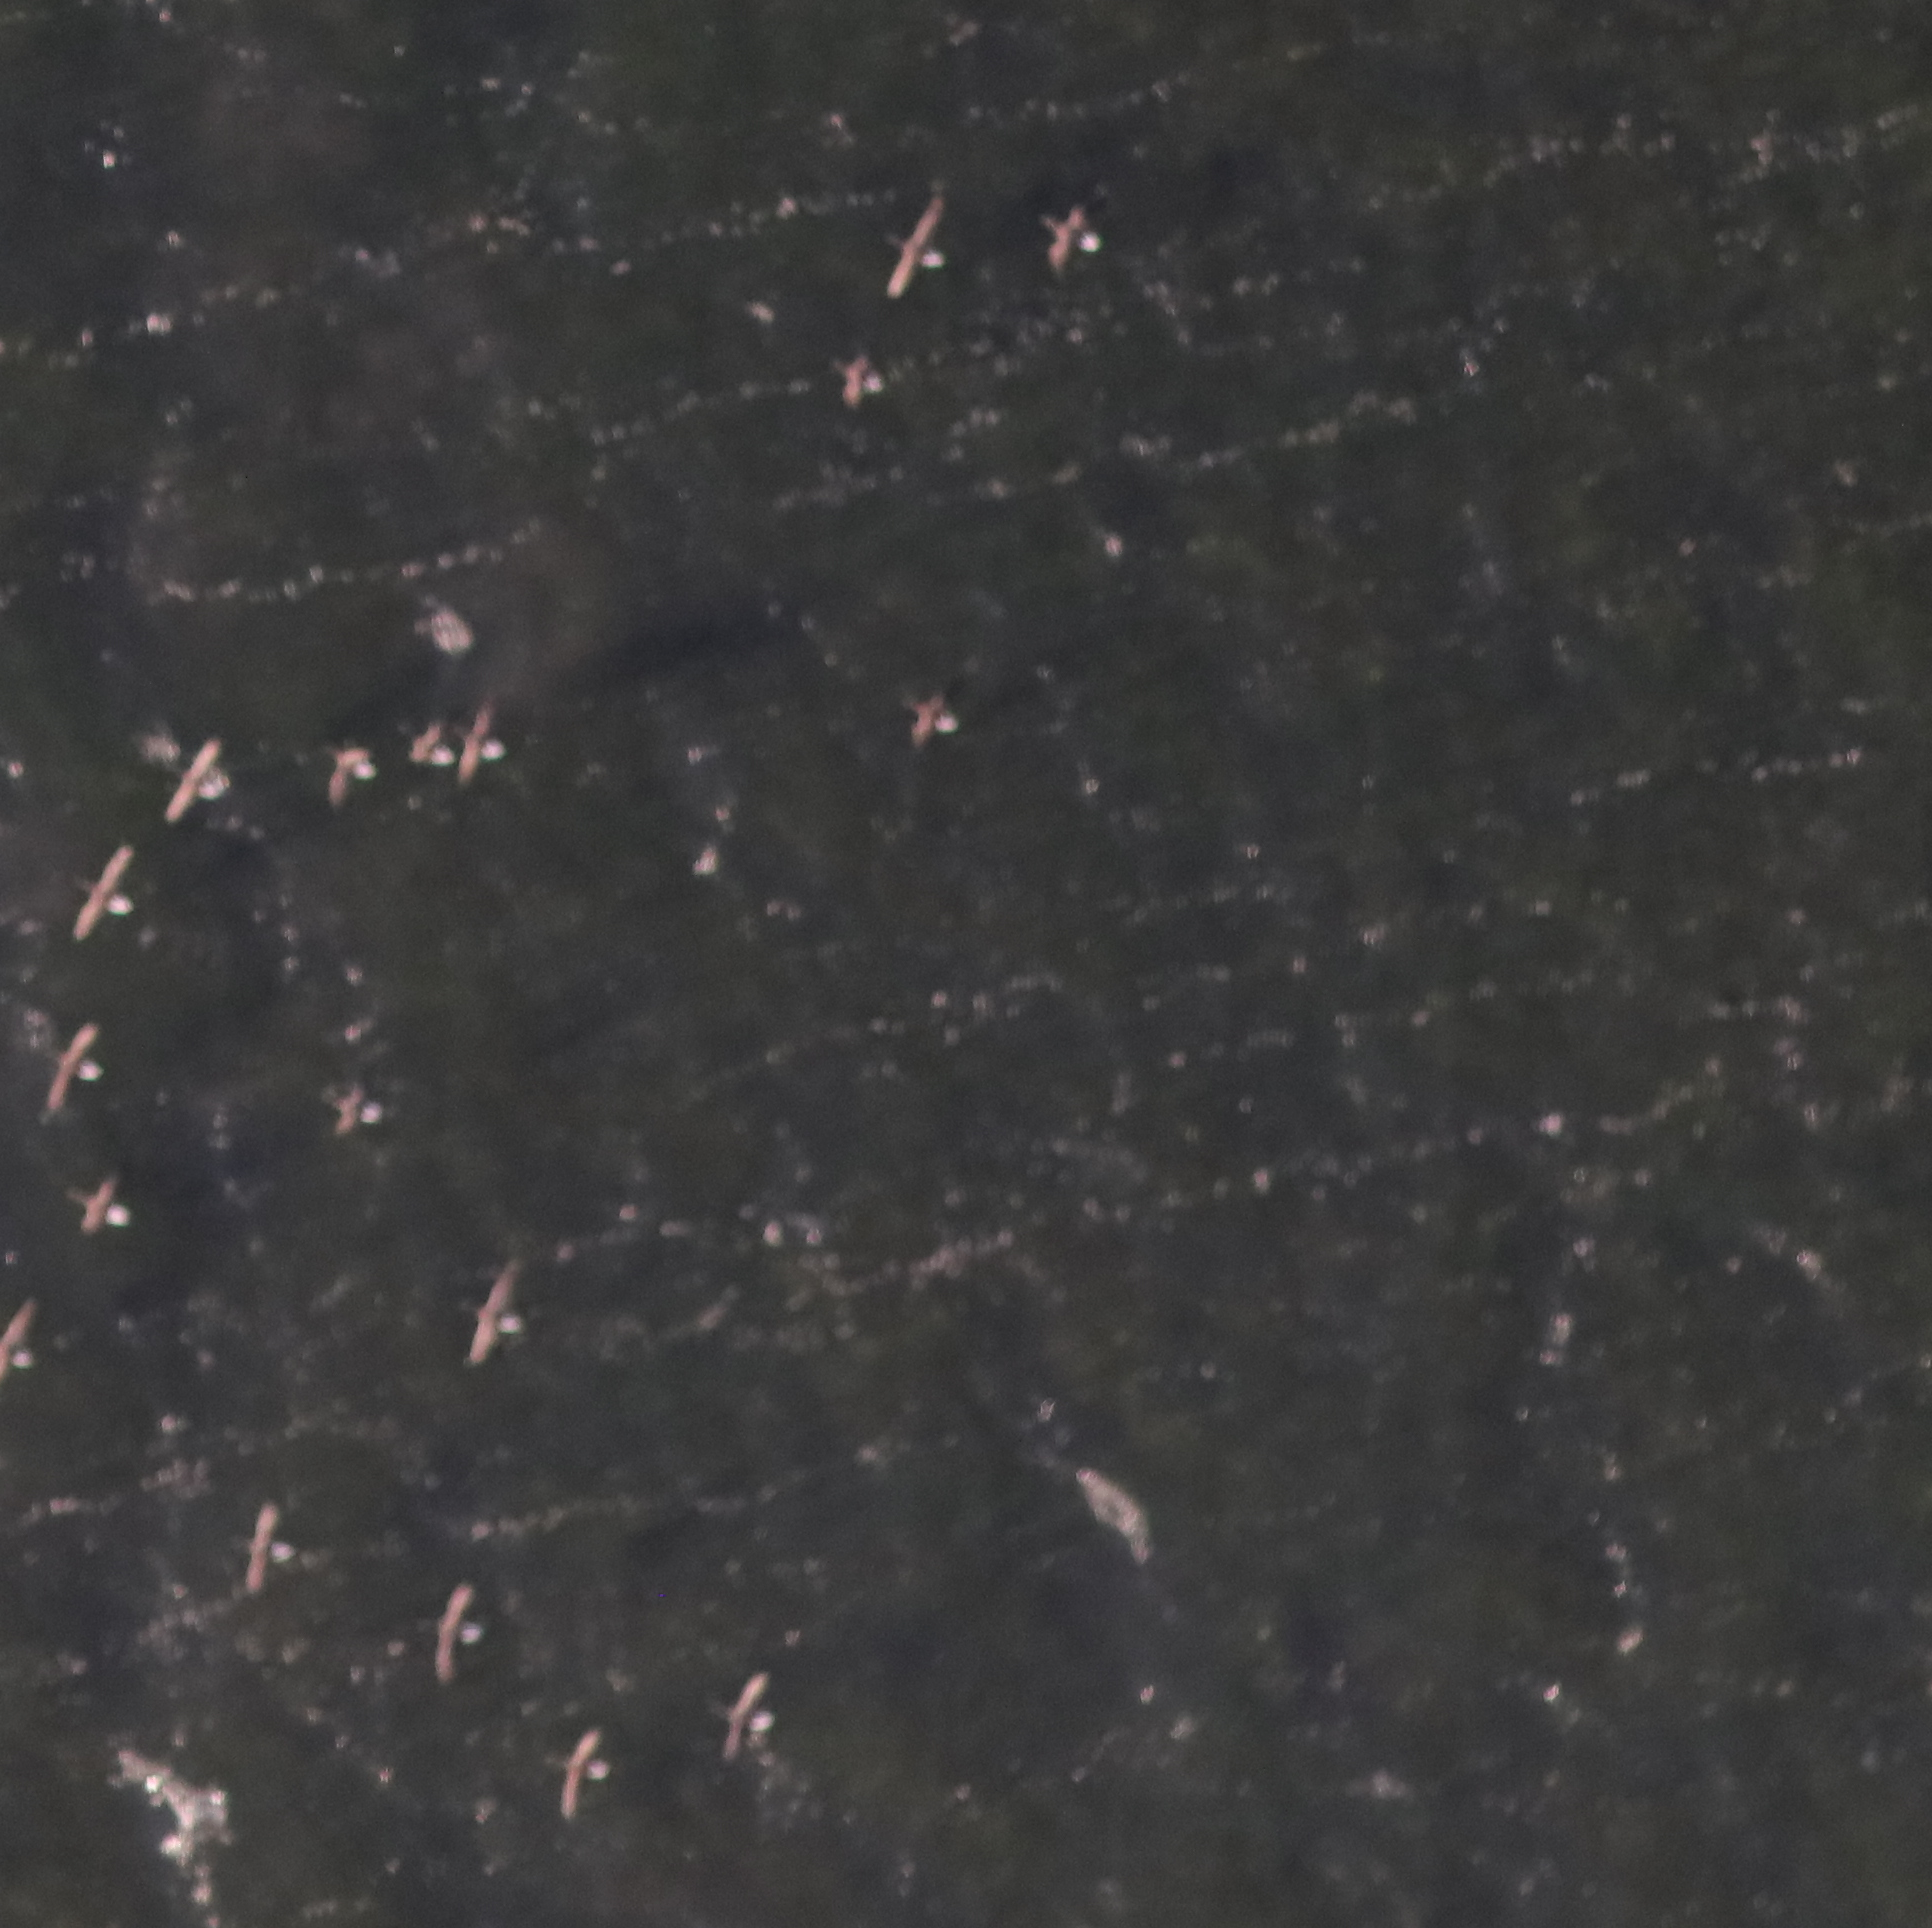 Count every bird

18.